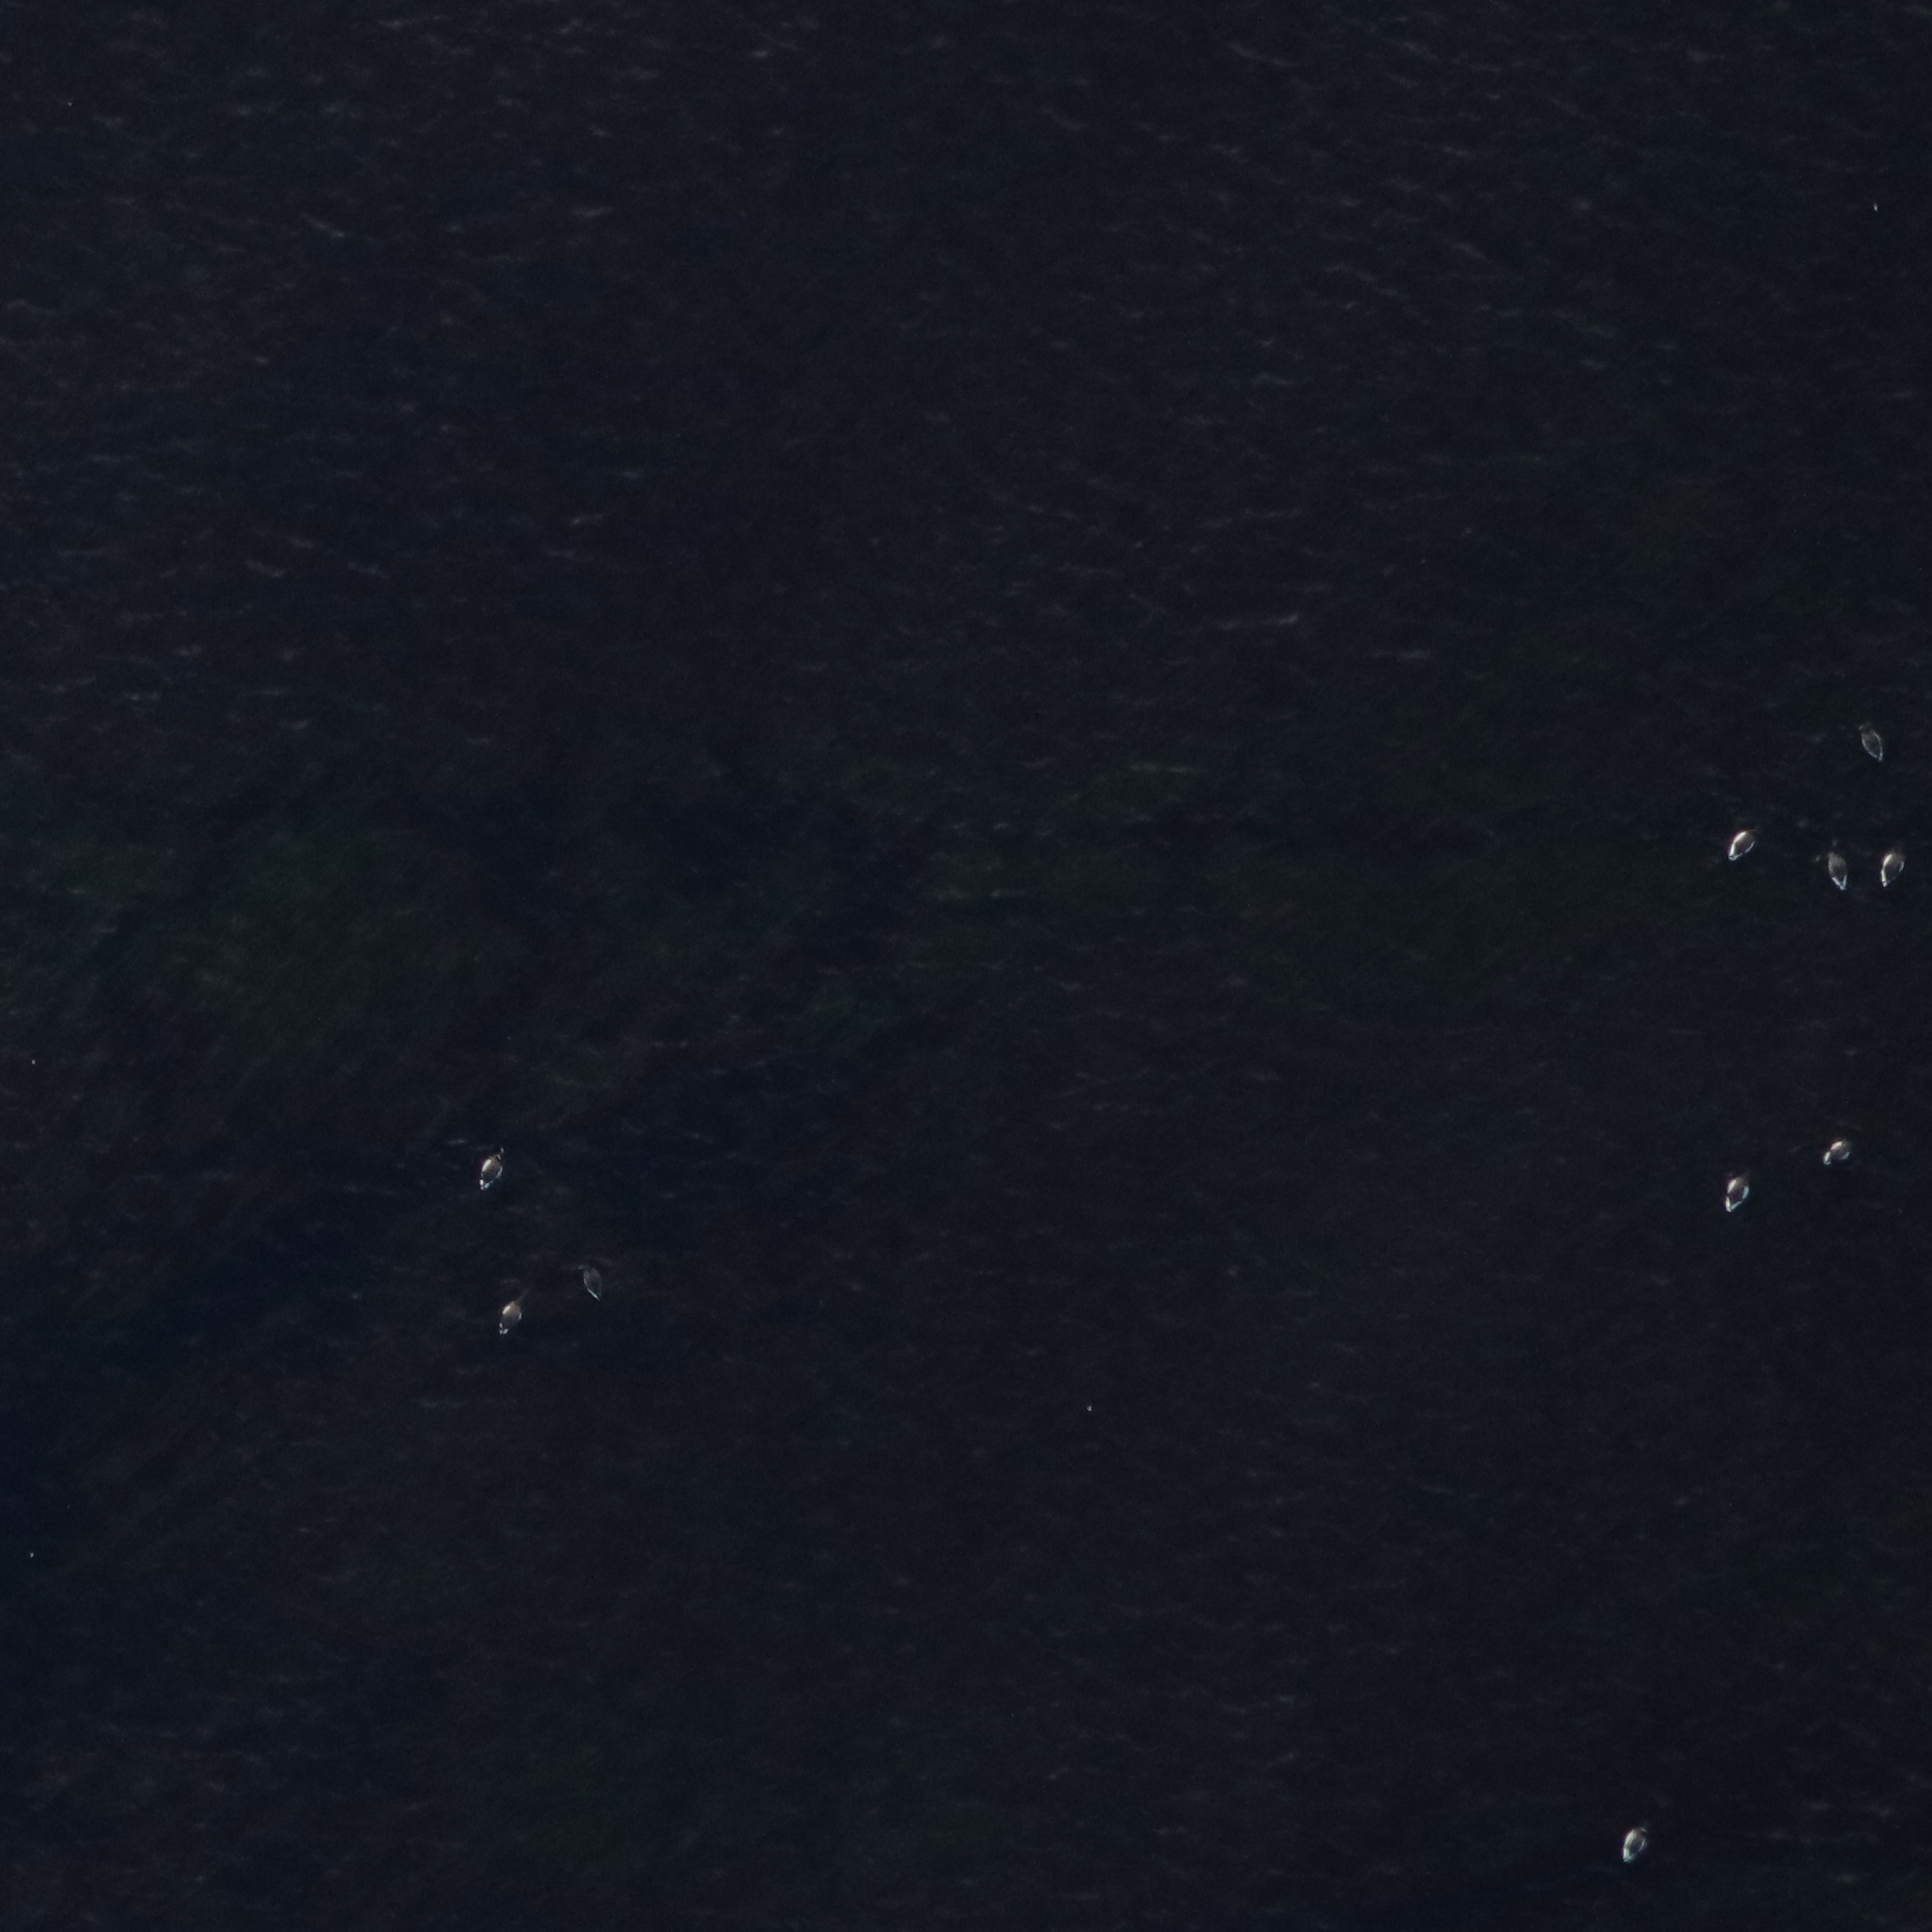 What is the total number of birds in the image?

10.